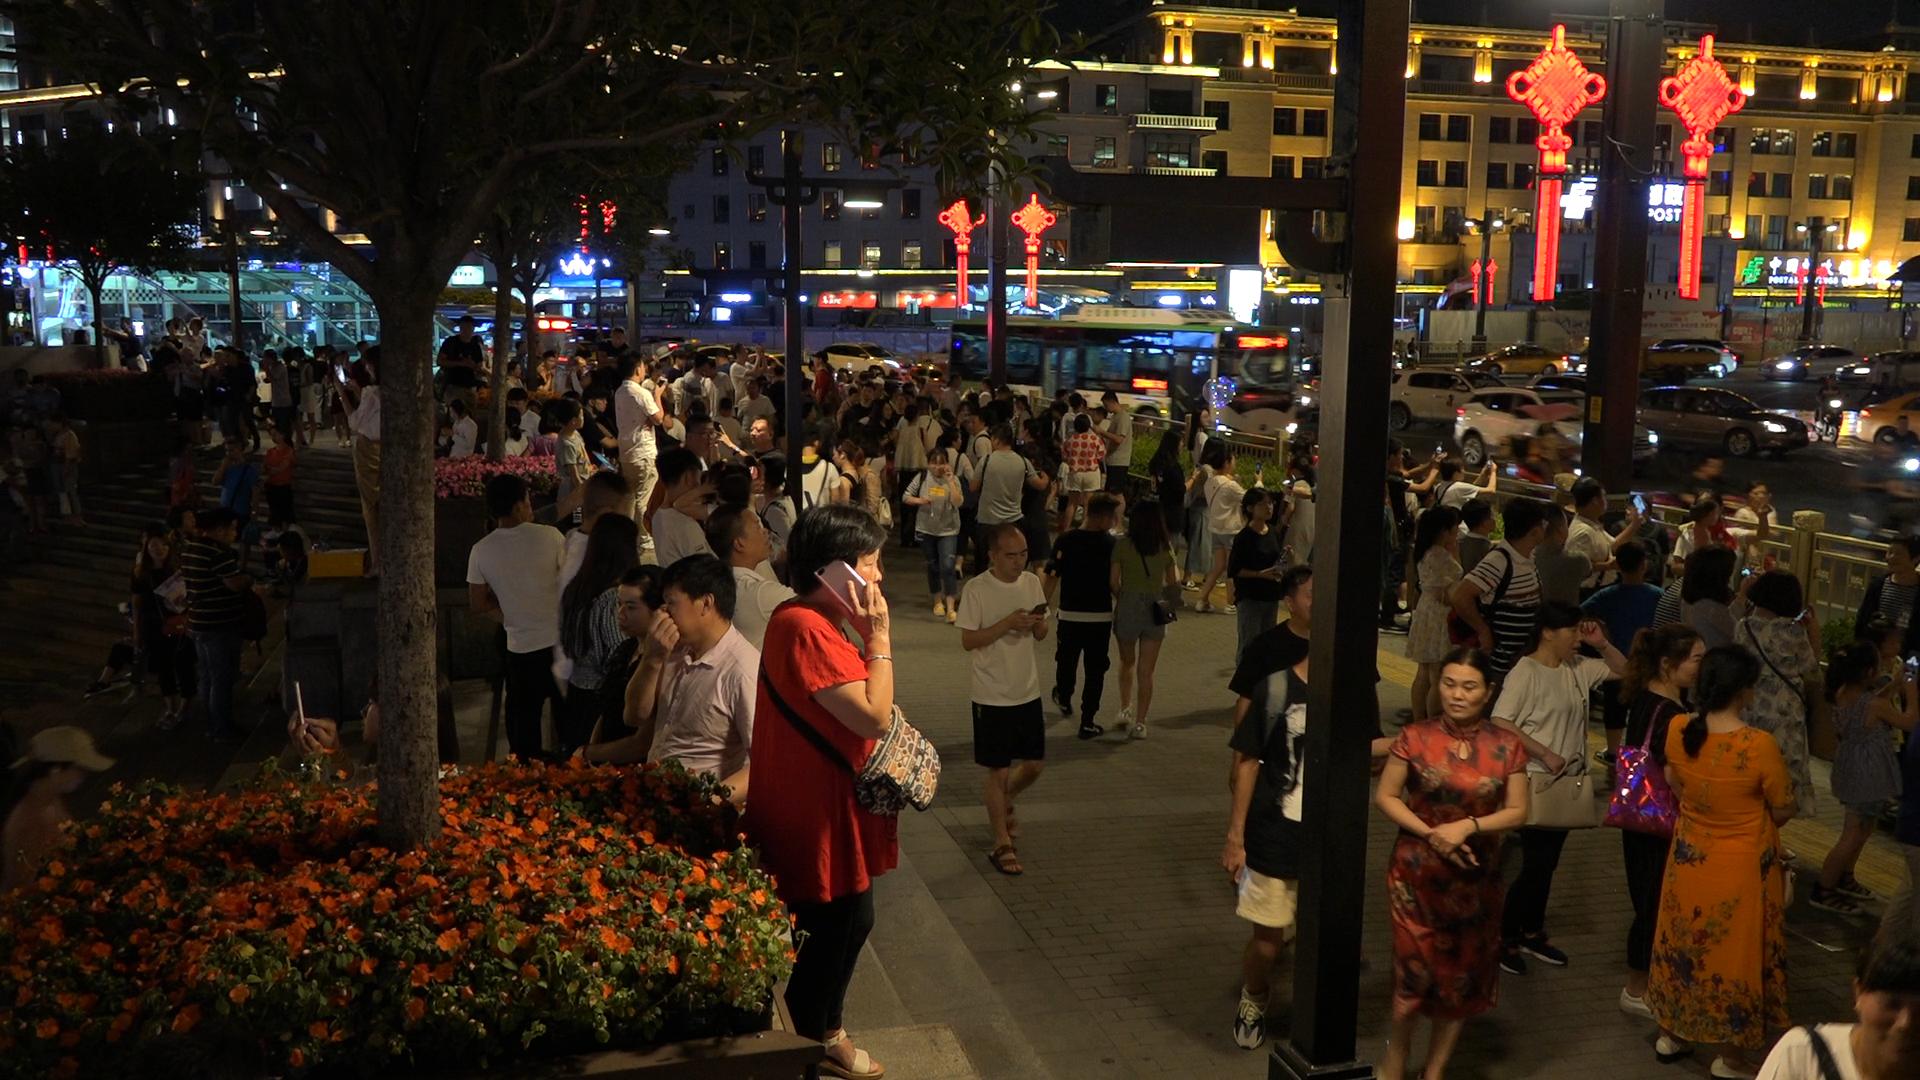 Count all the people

178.